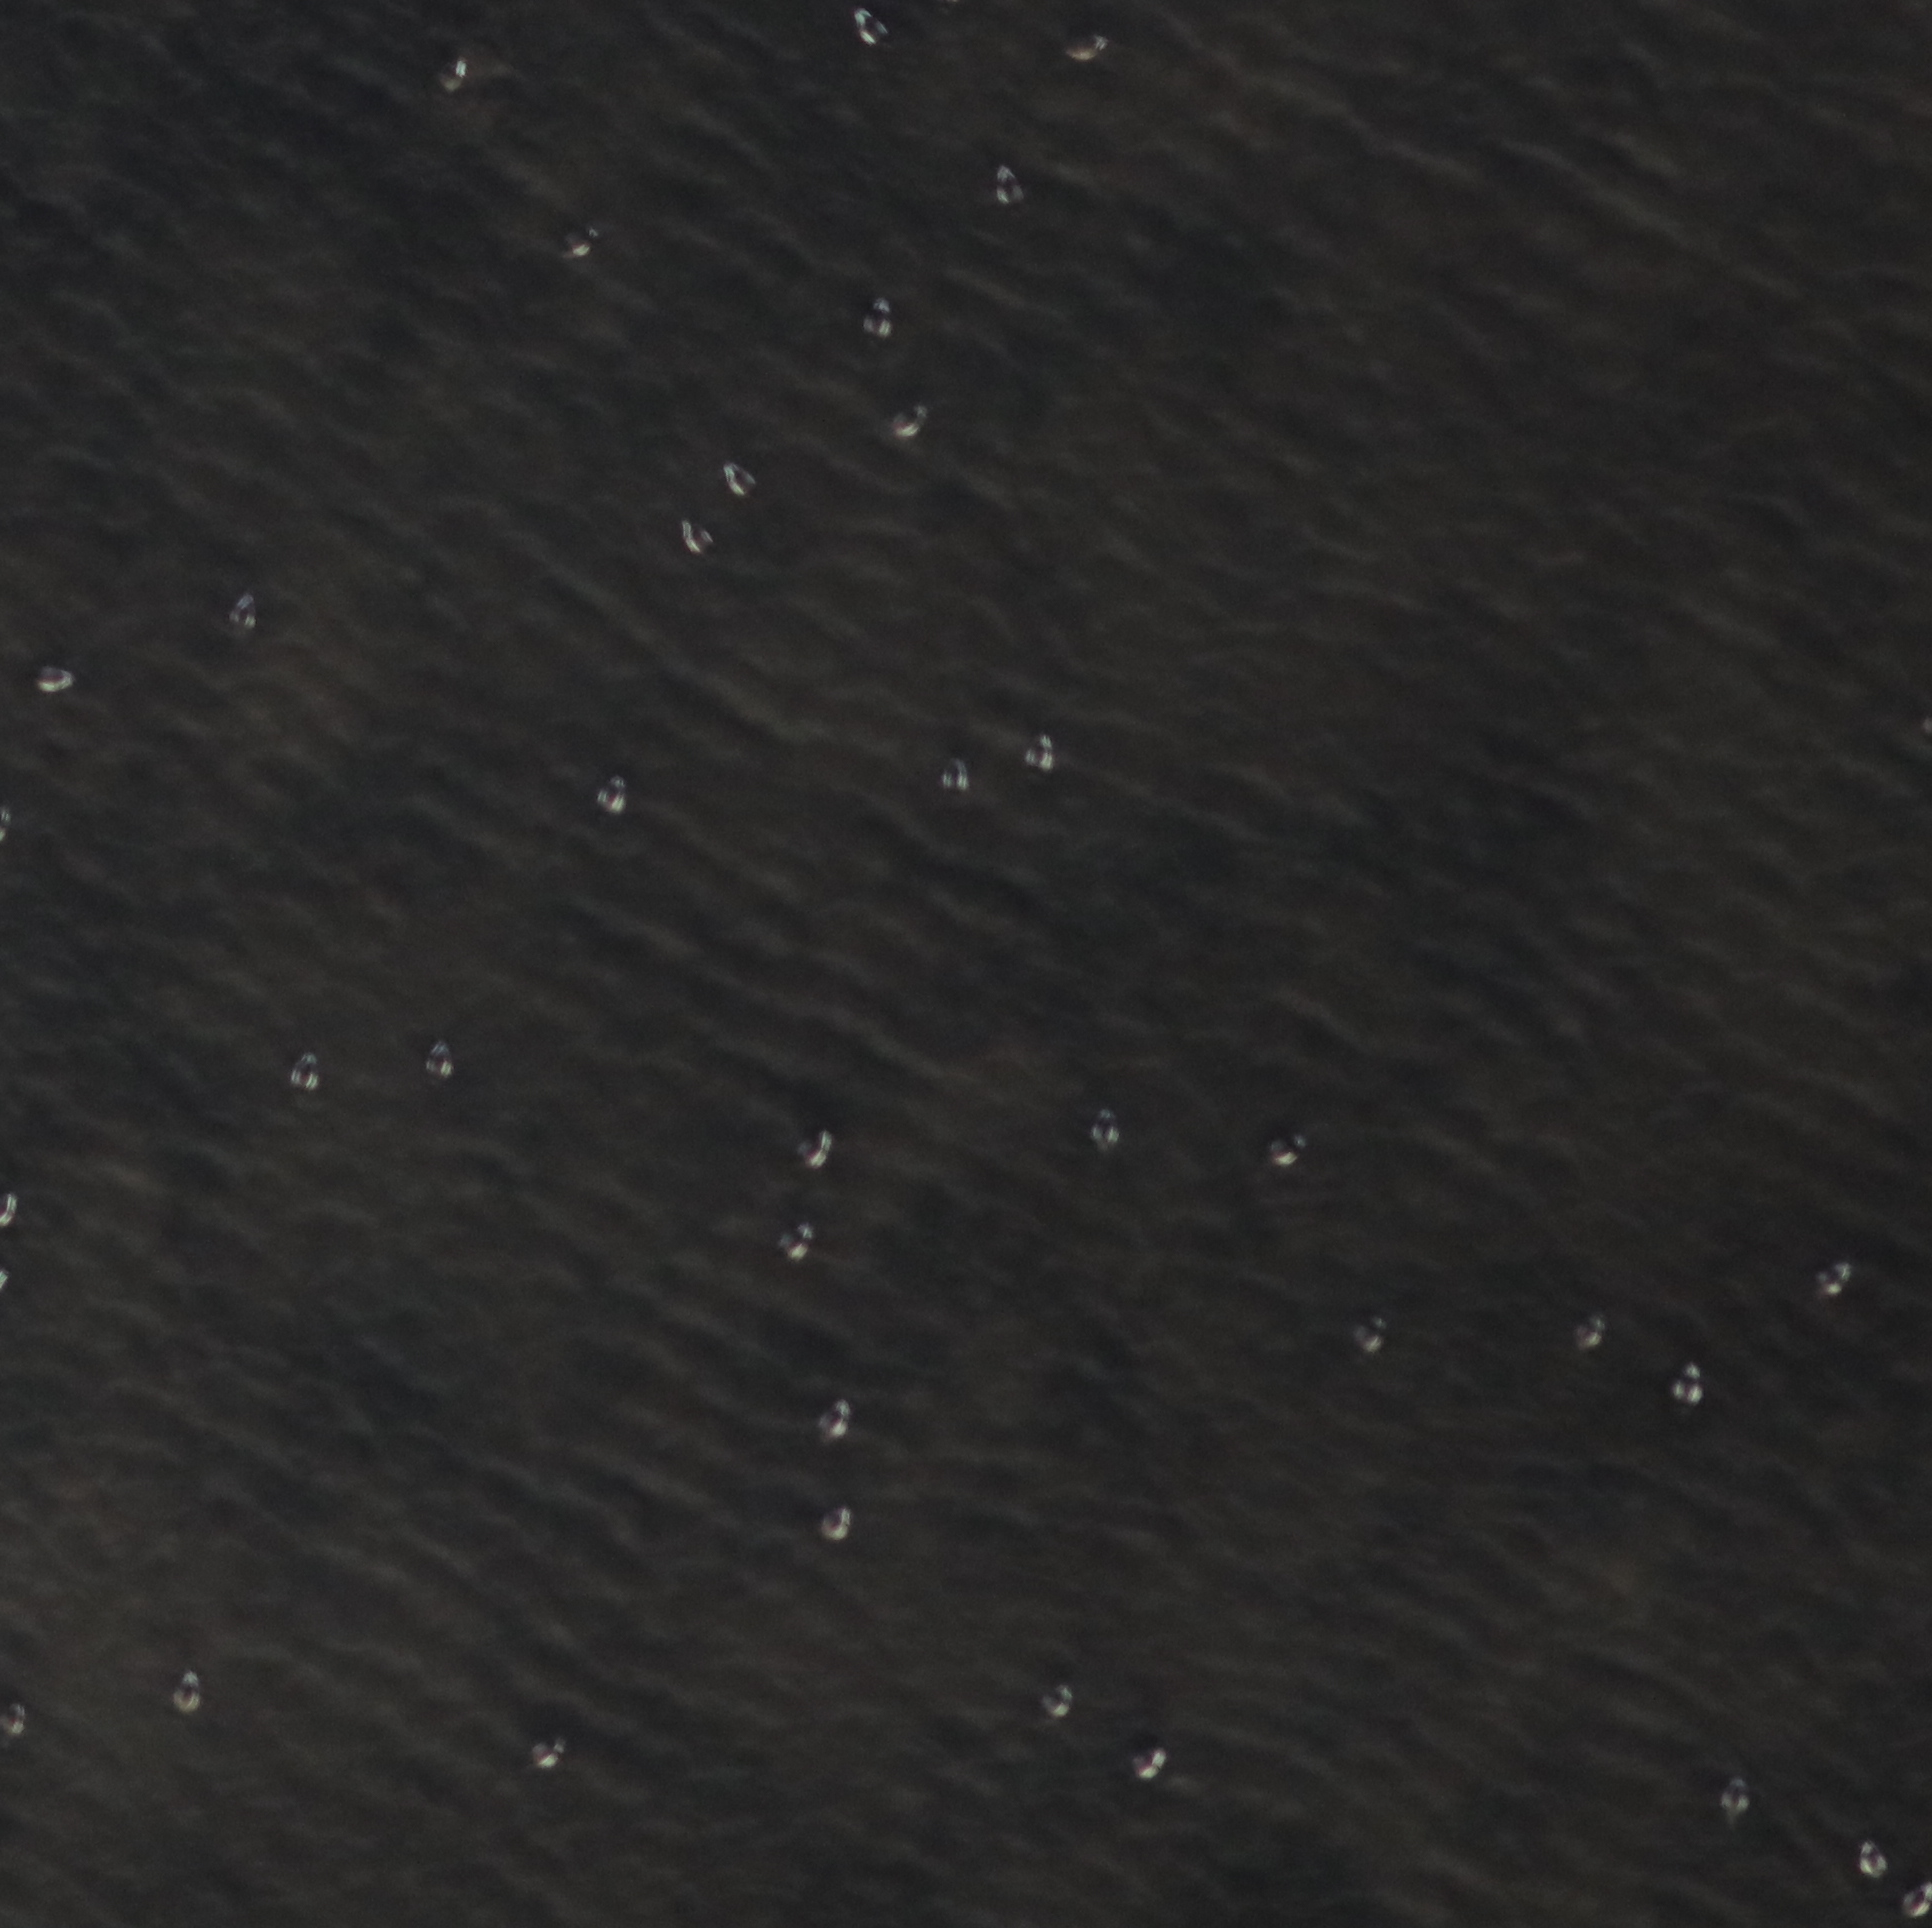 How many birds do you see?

35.